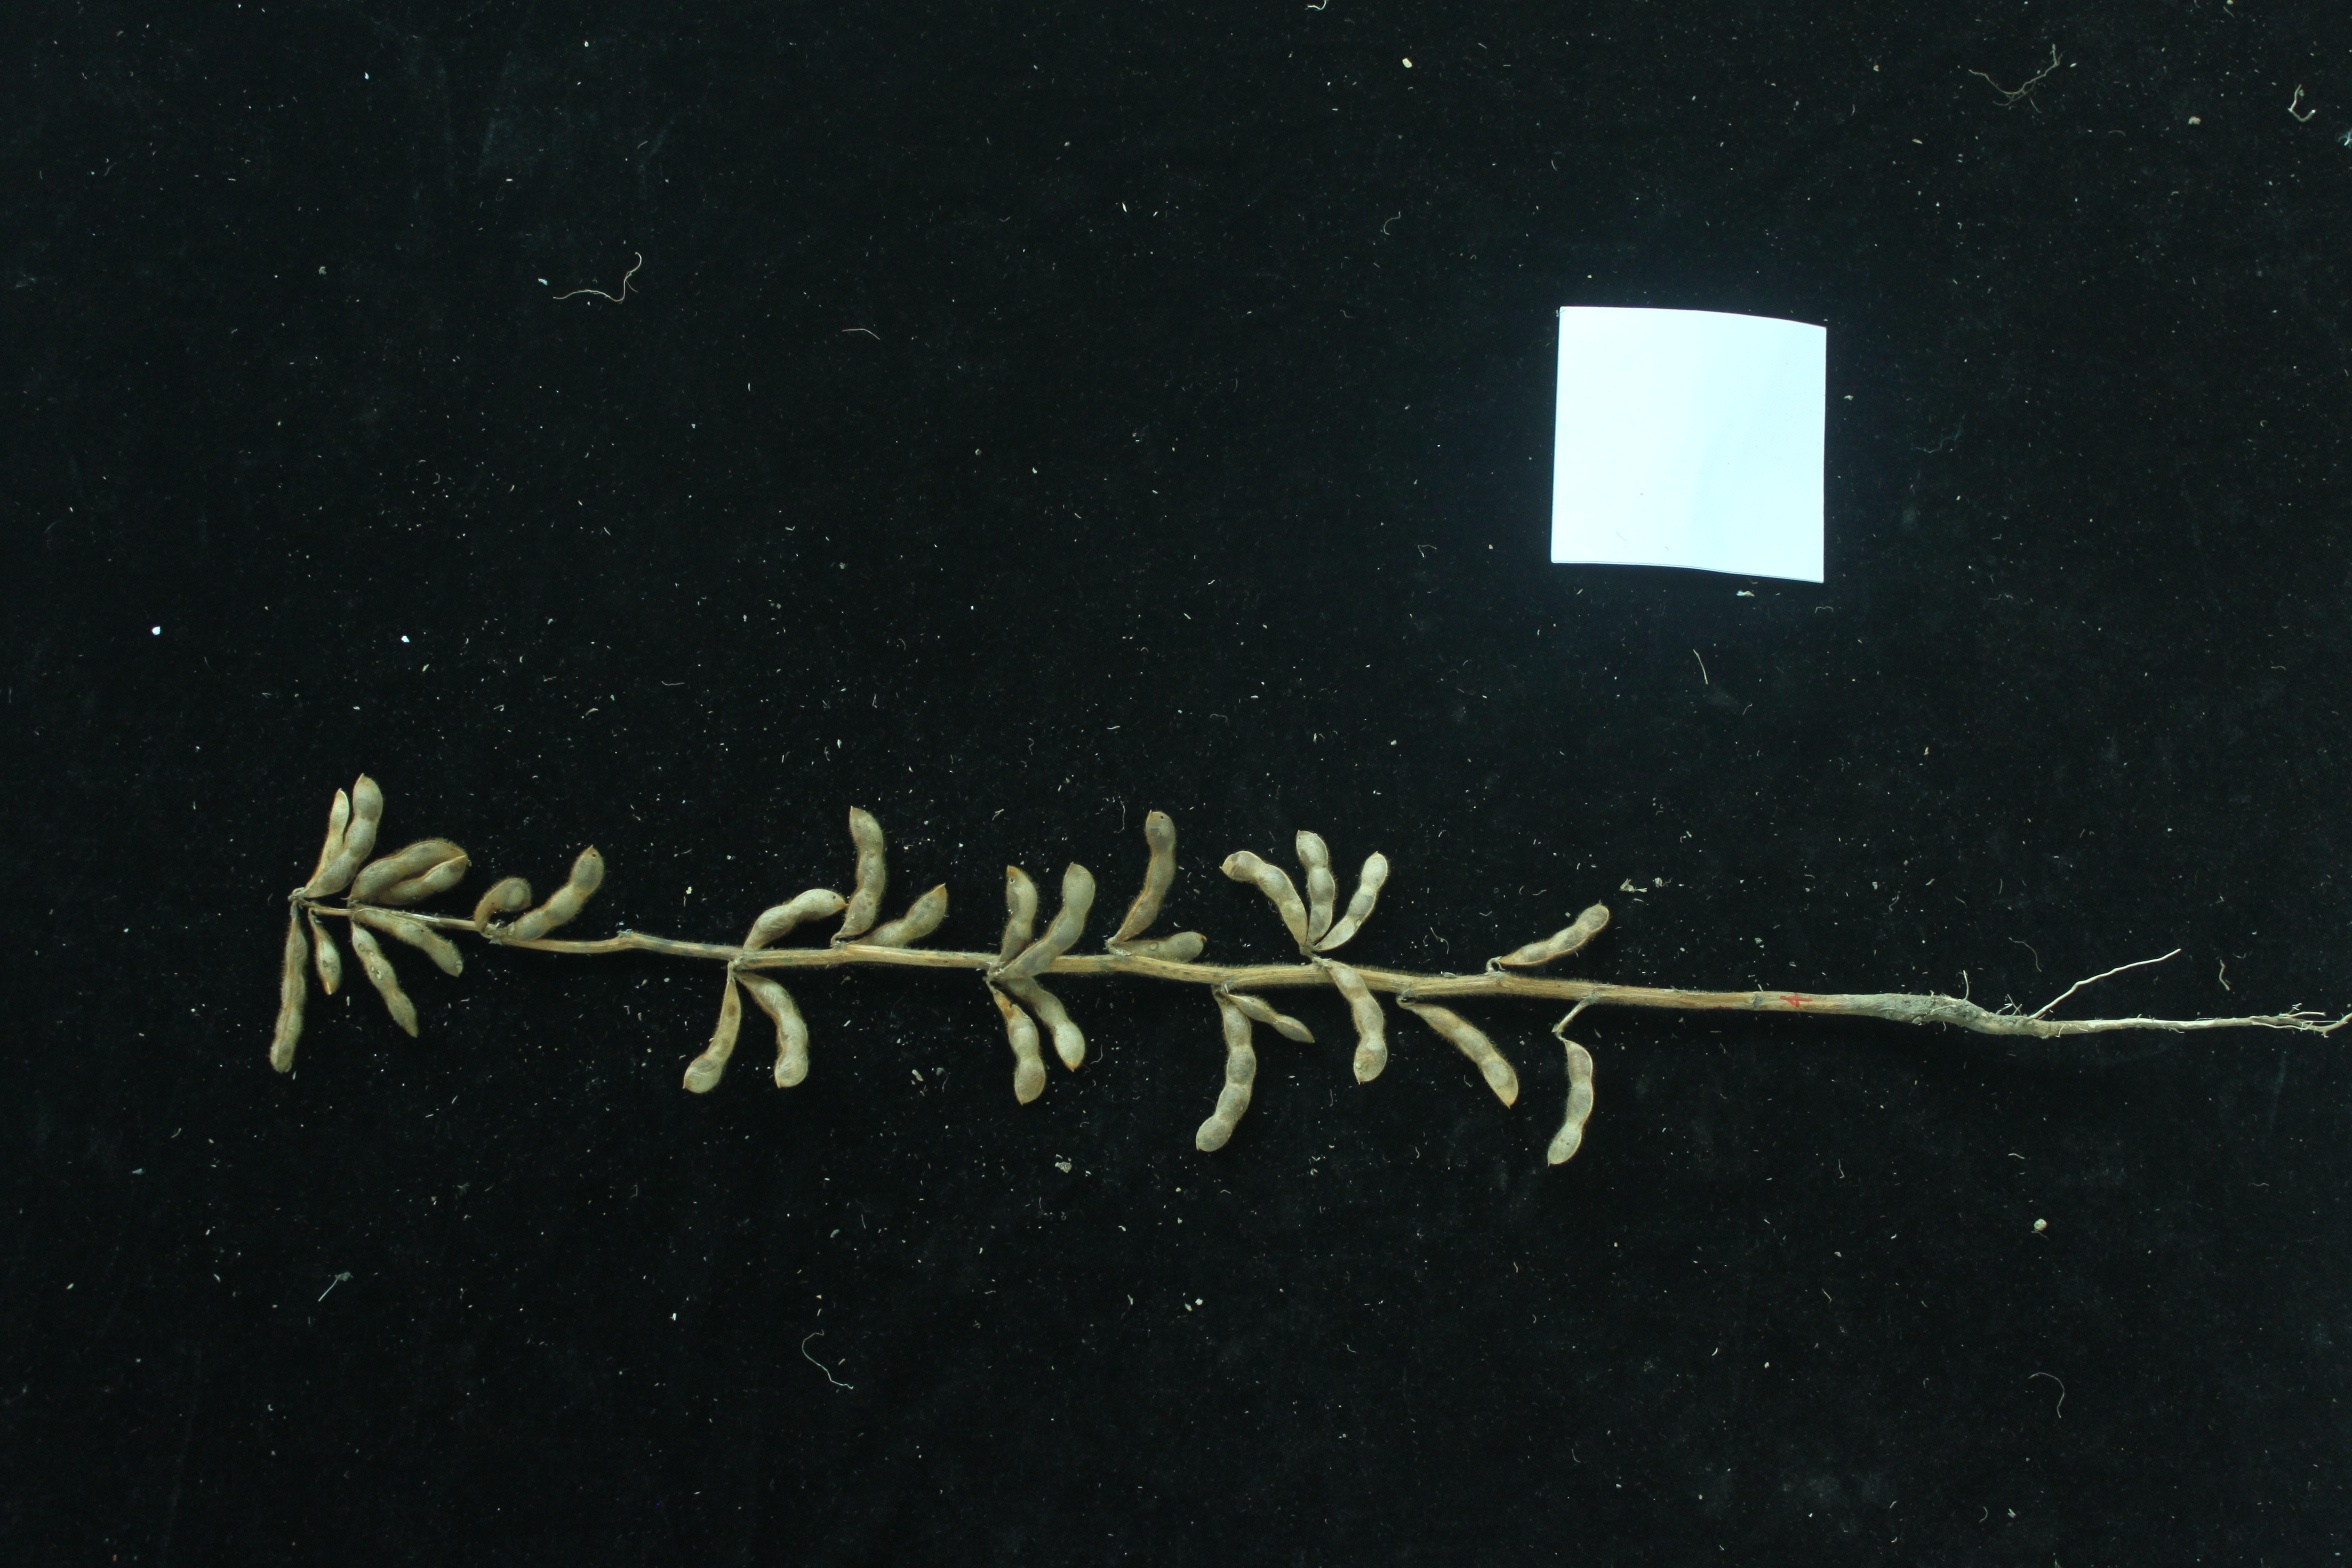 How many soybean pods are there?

29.